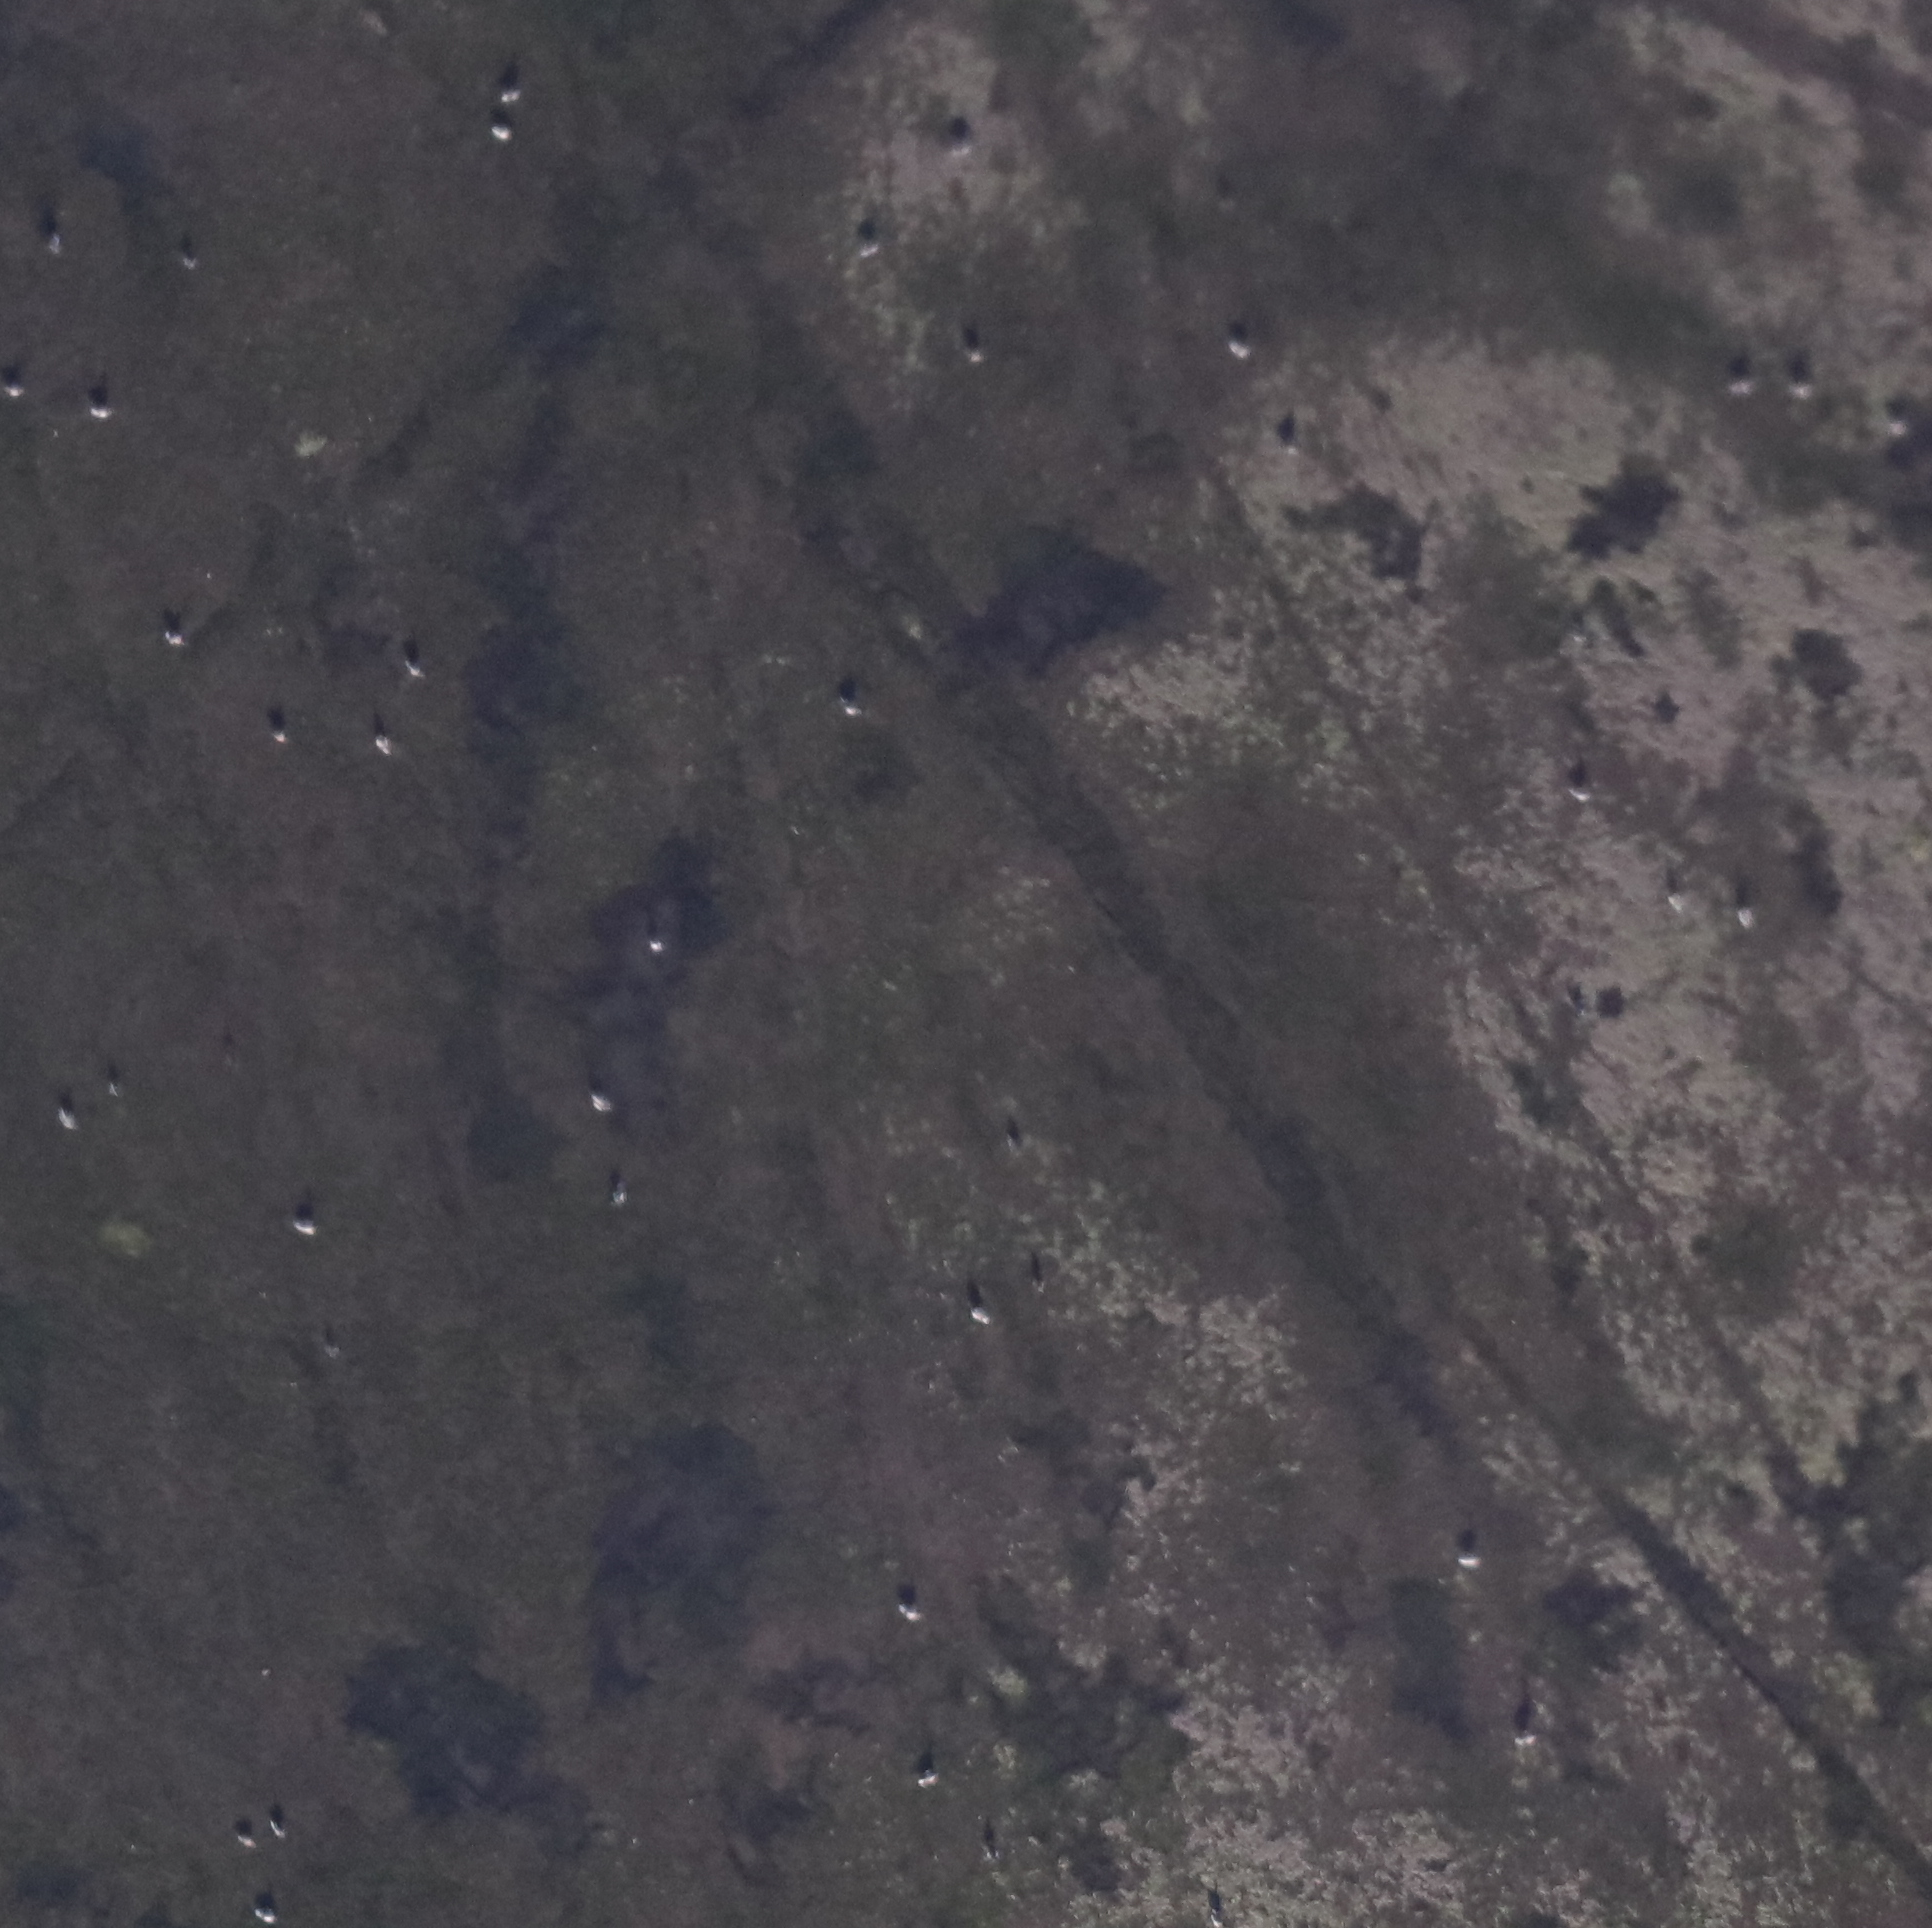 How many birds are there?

39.